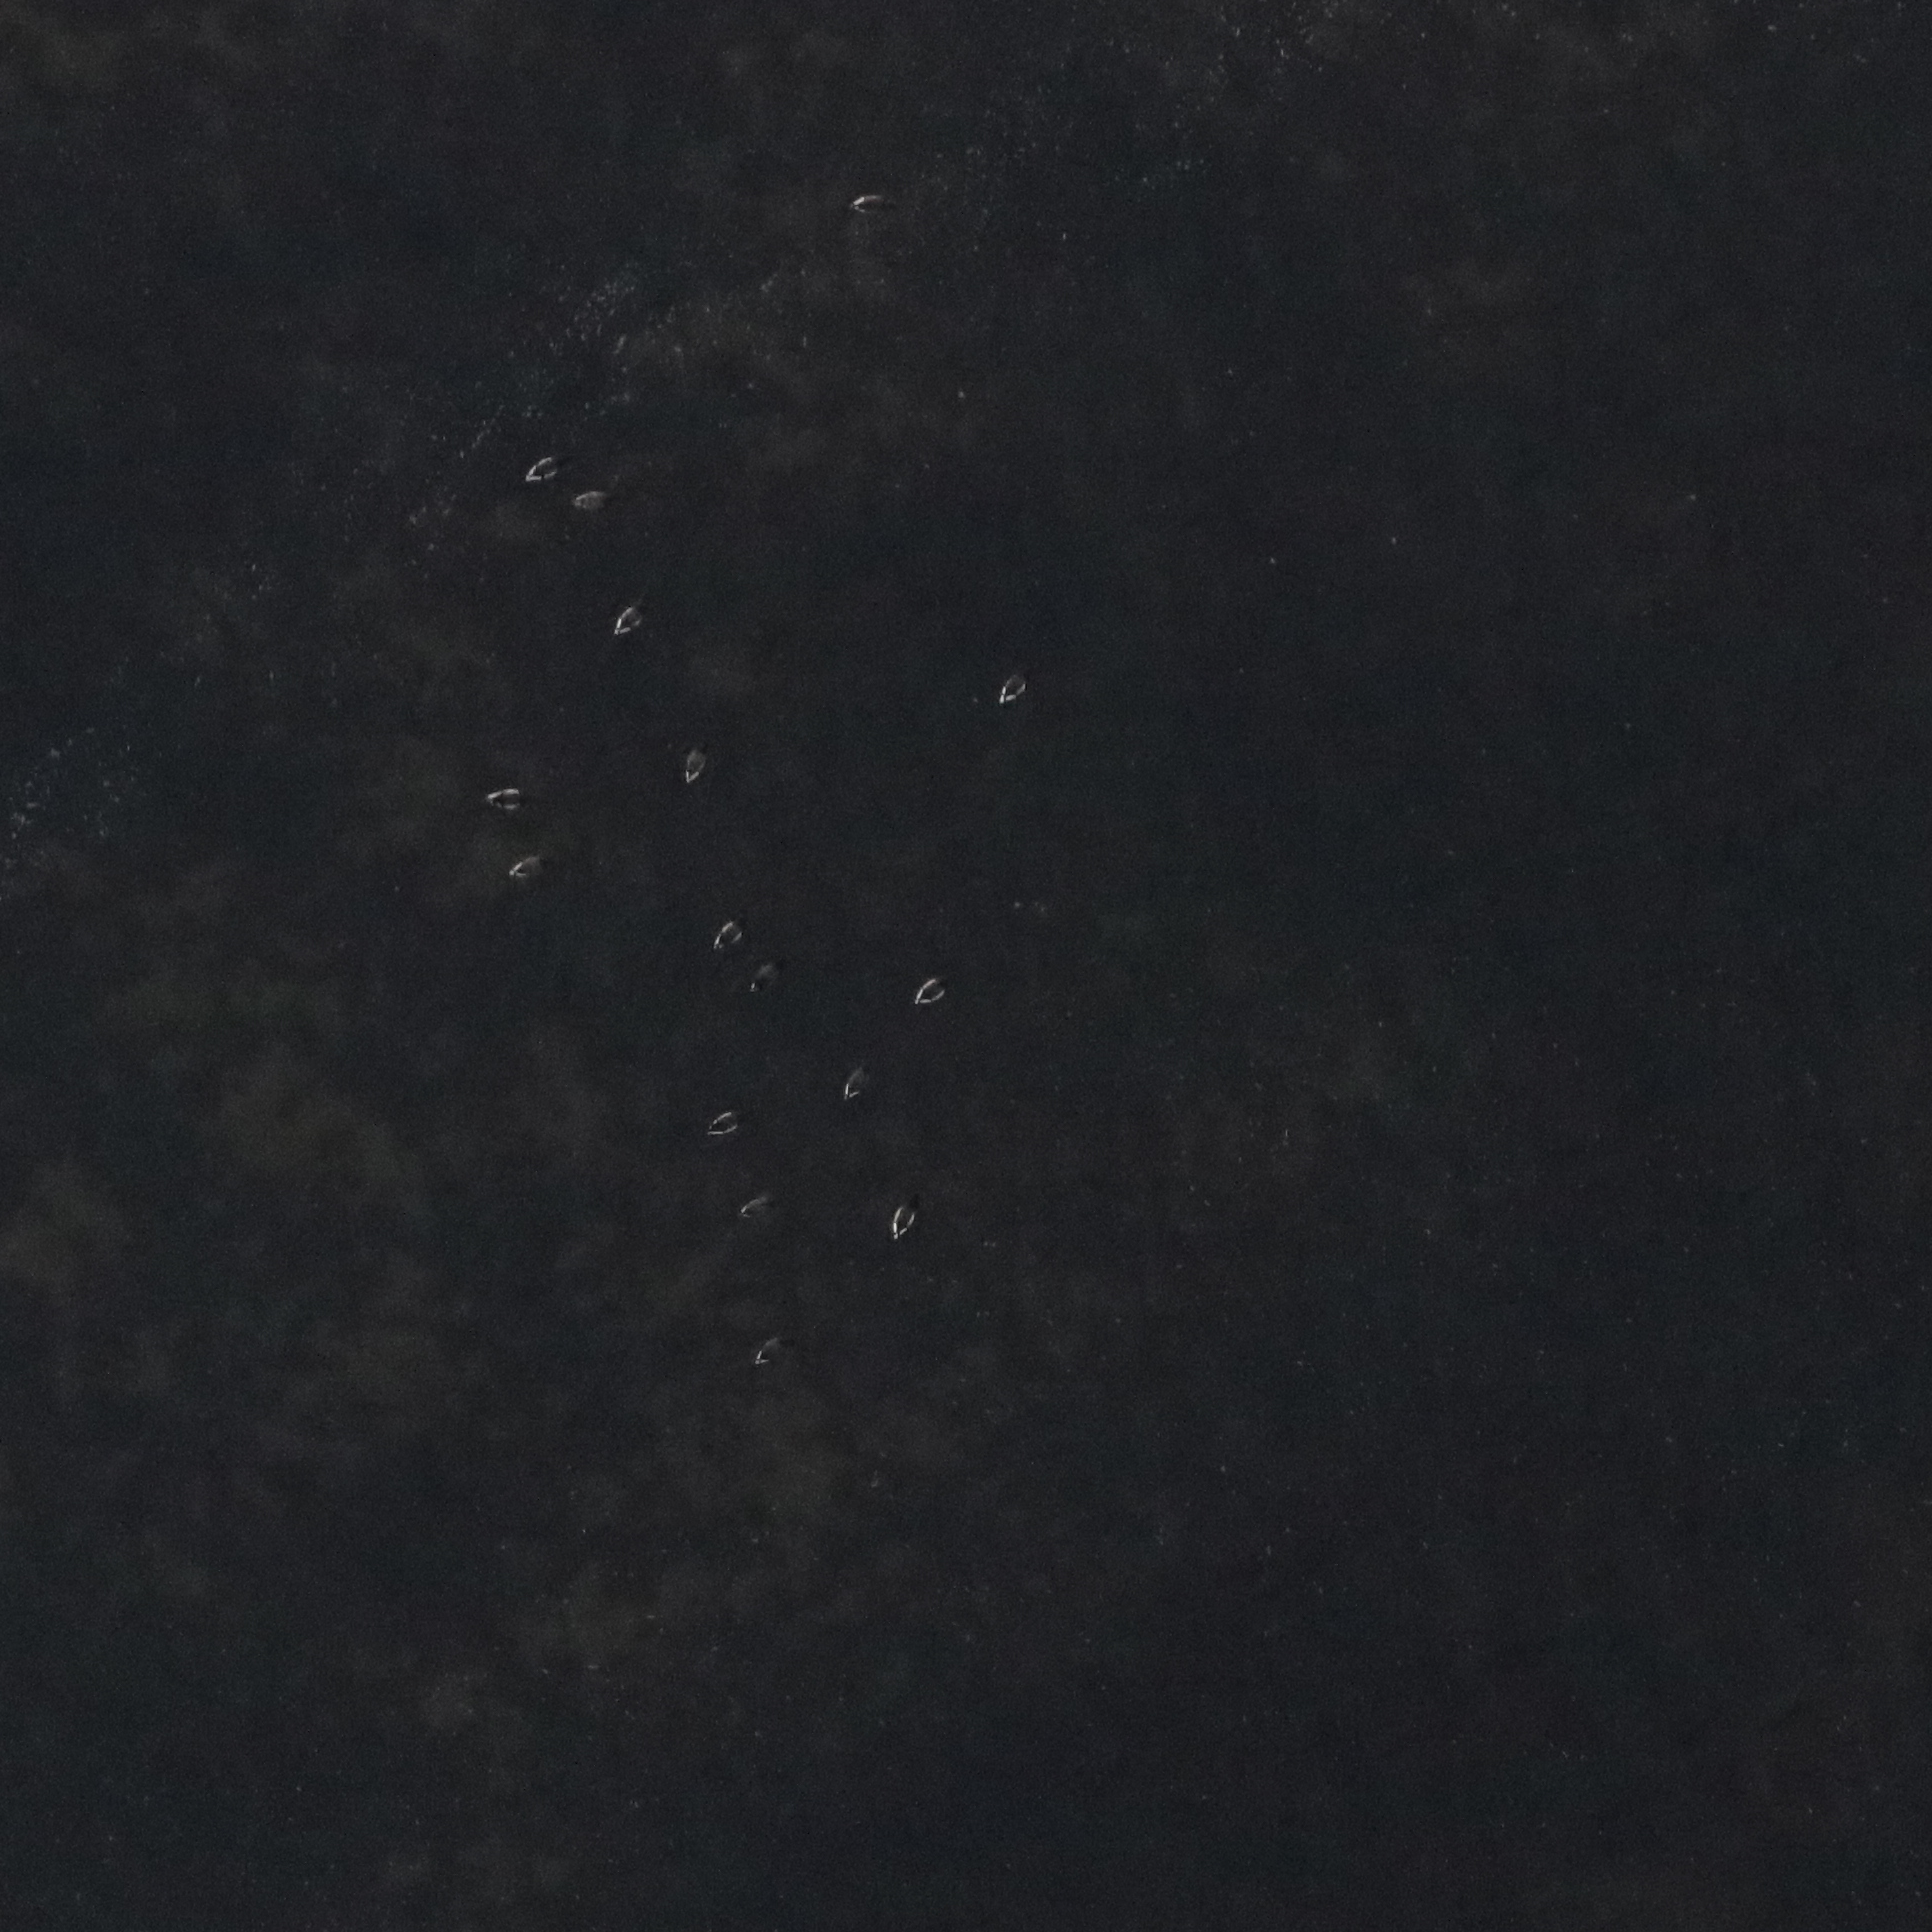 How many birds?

16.